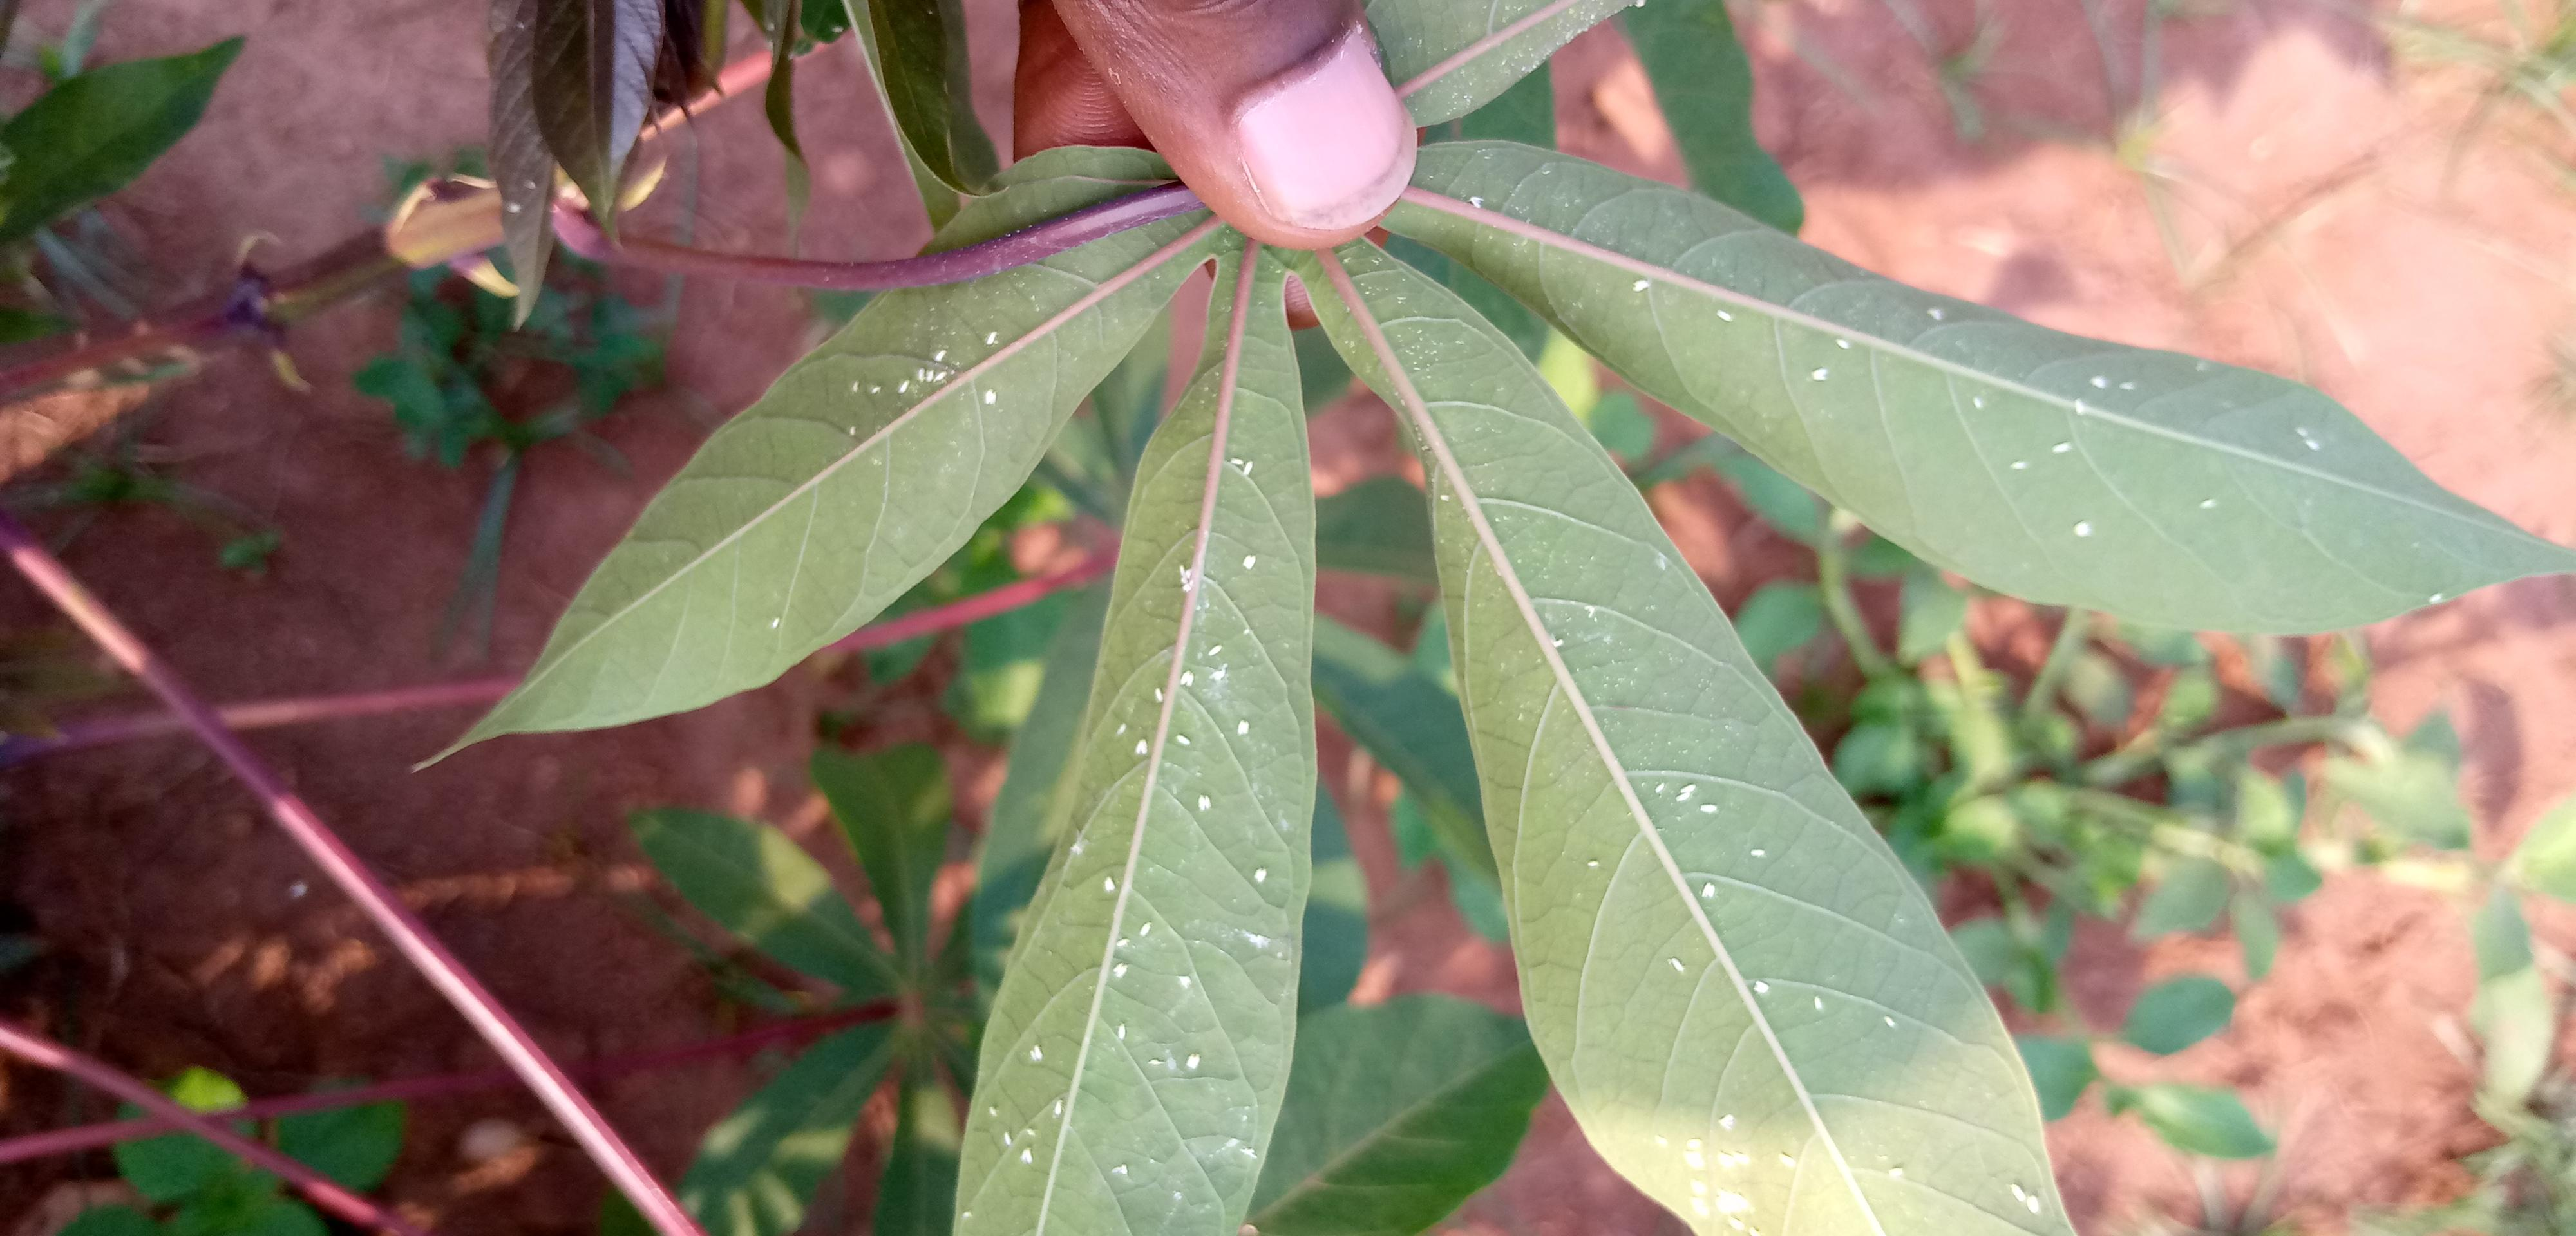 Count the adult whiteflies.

91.